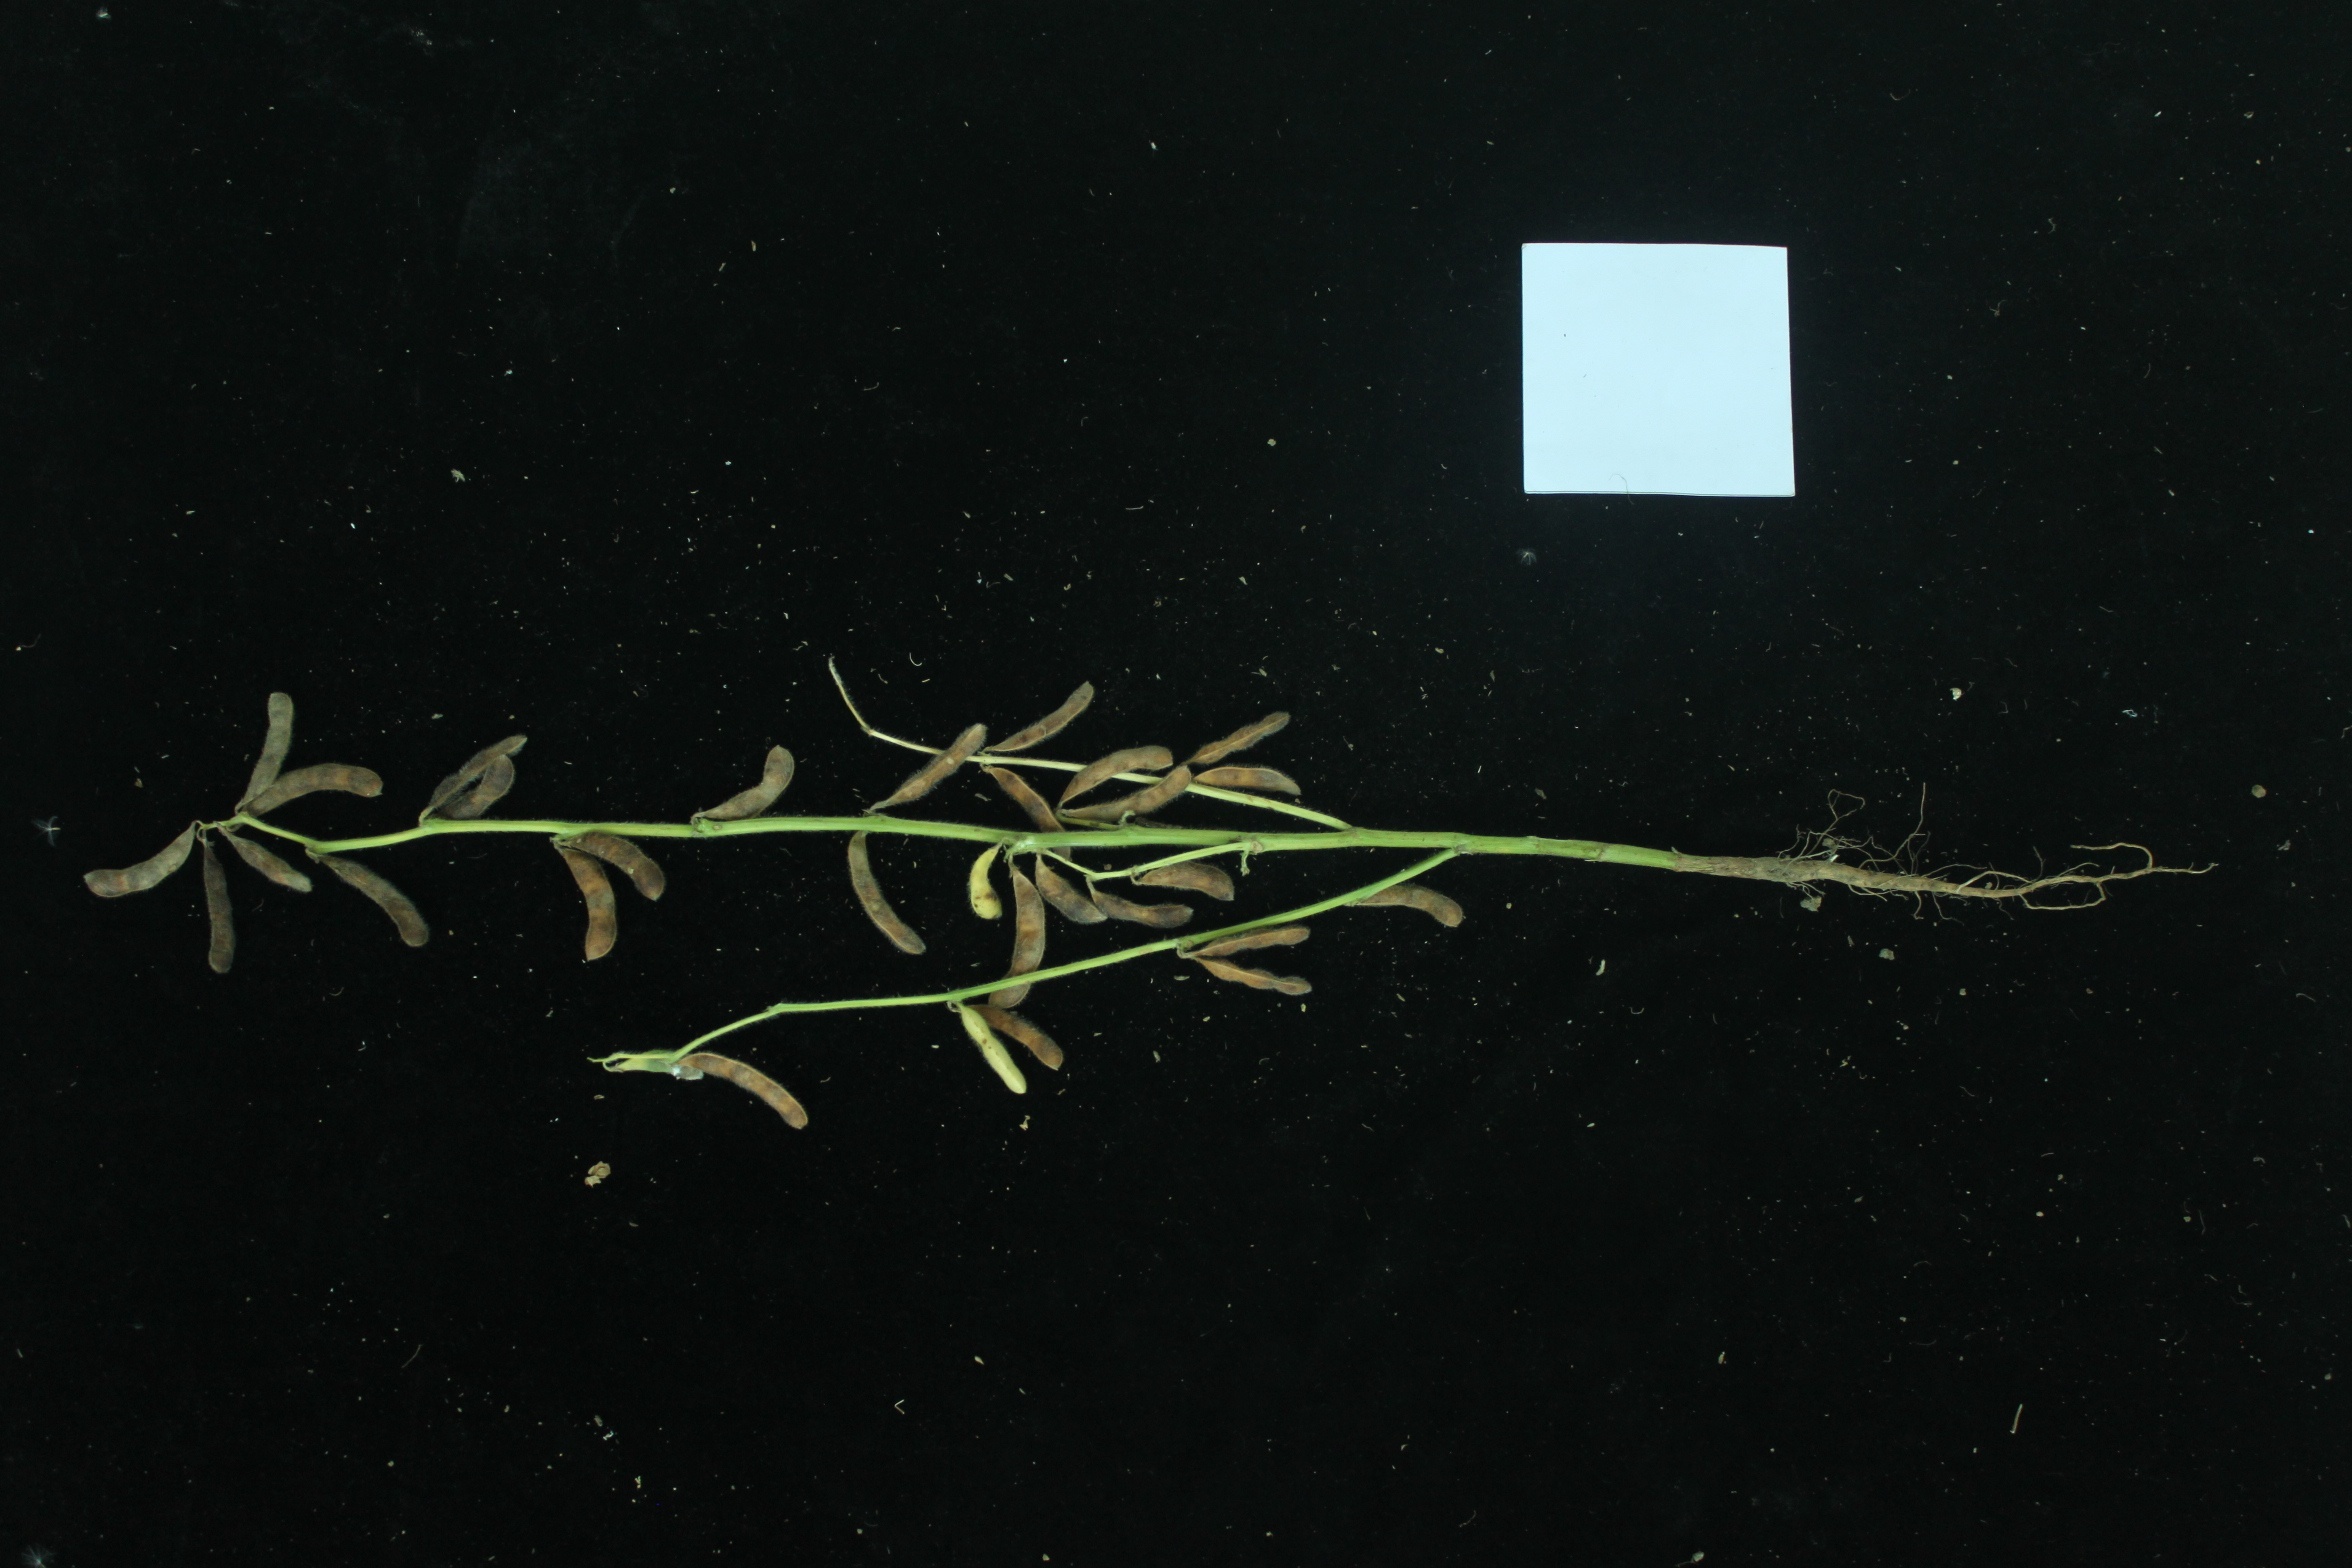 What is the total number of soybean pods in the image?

31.